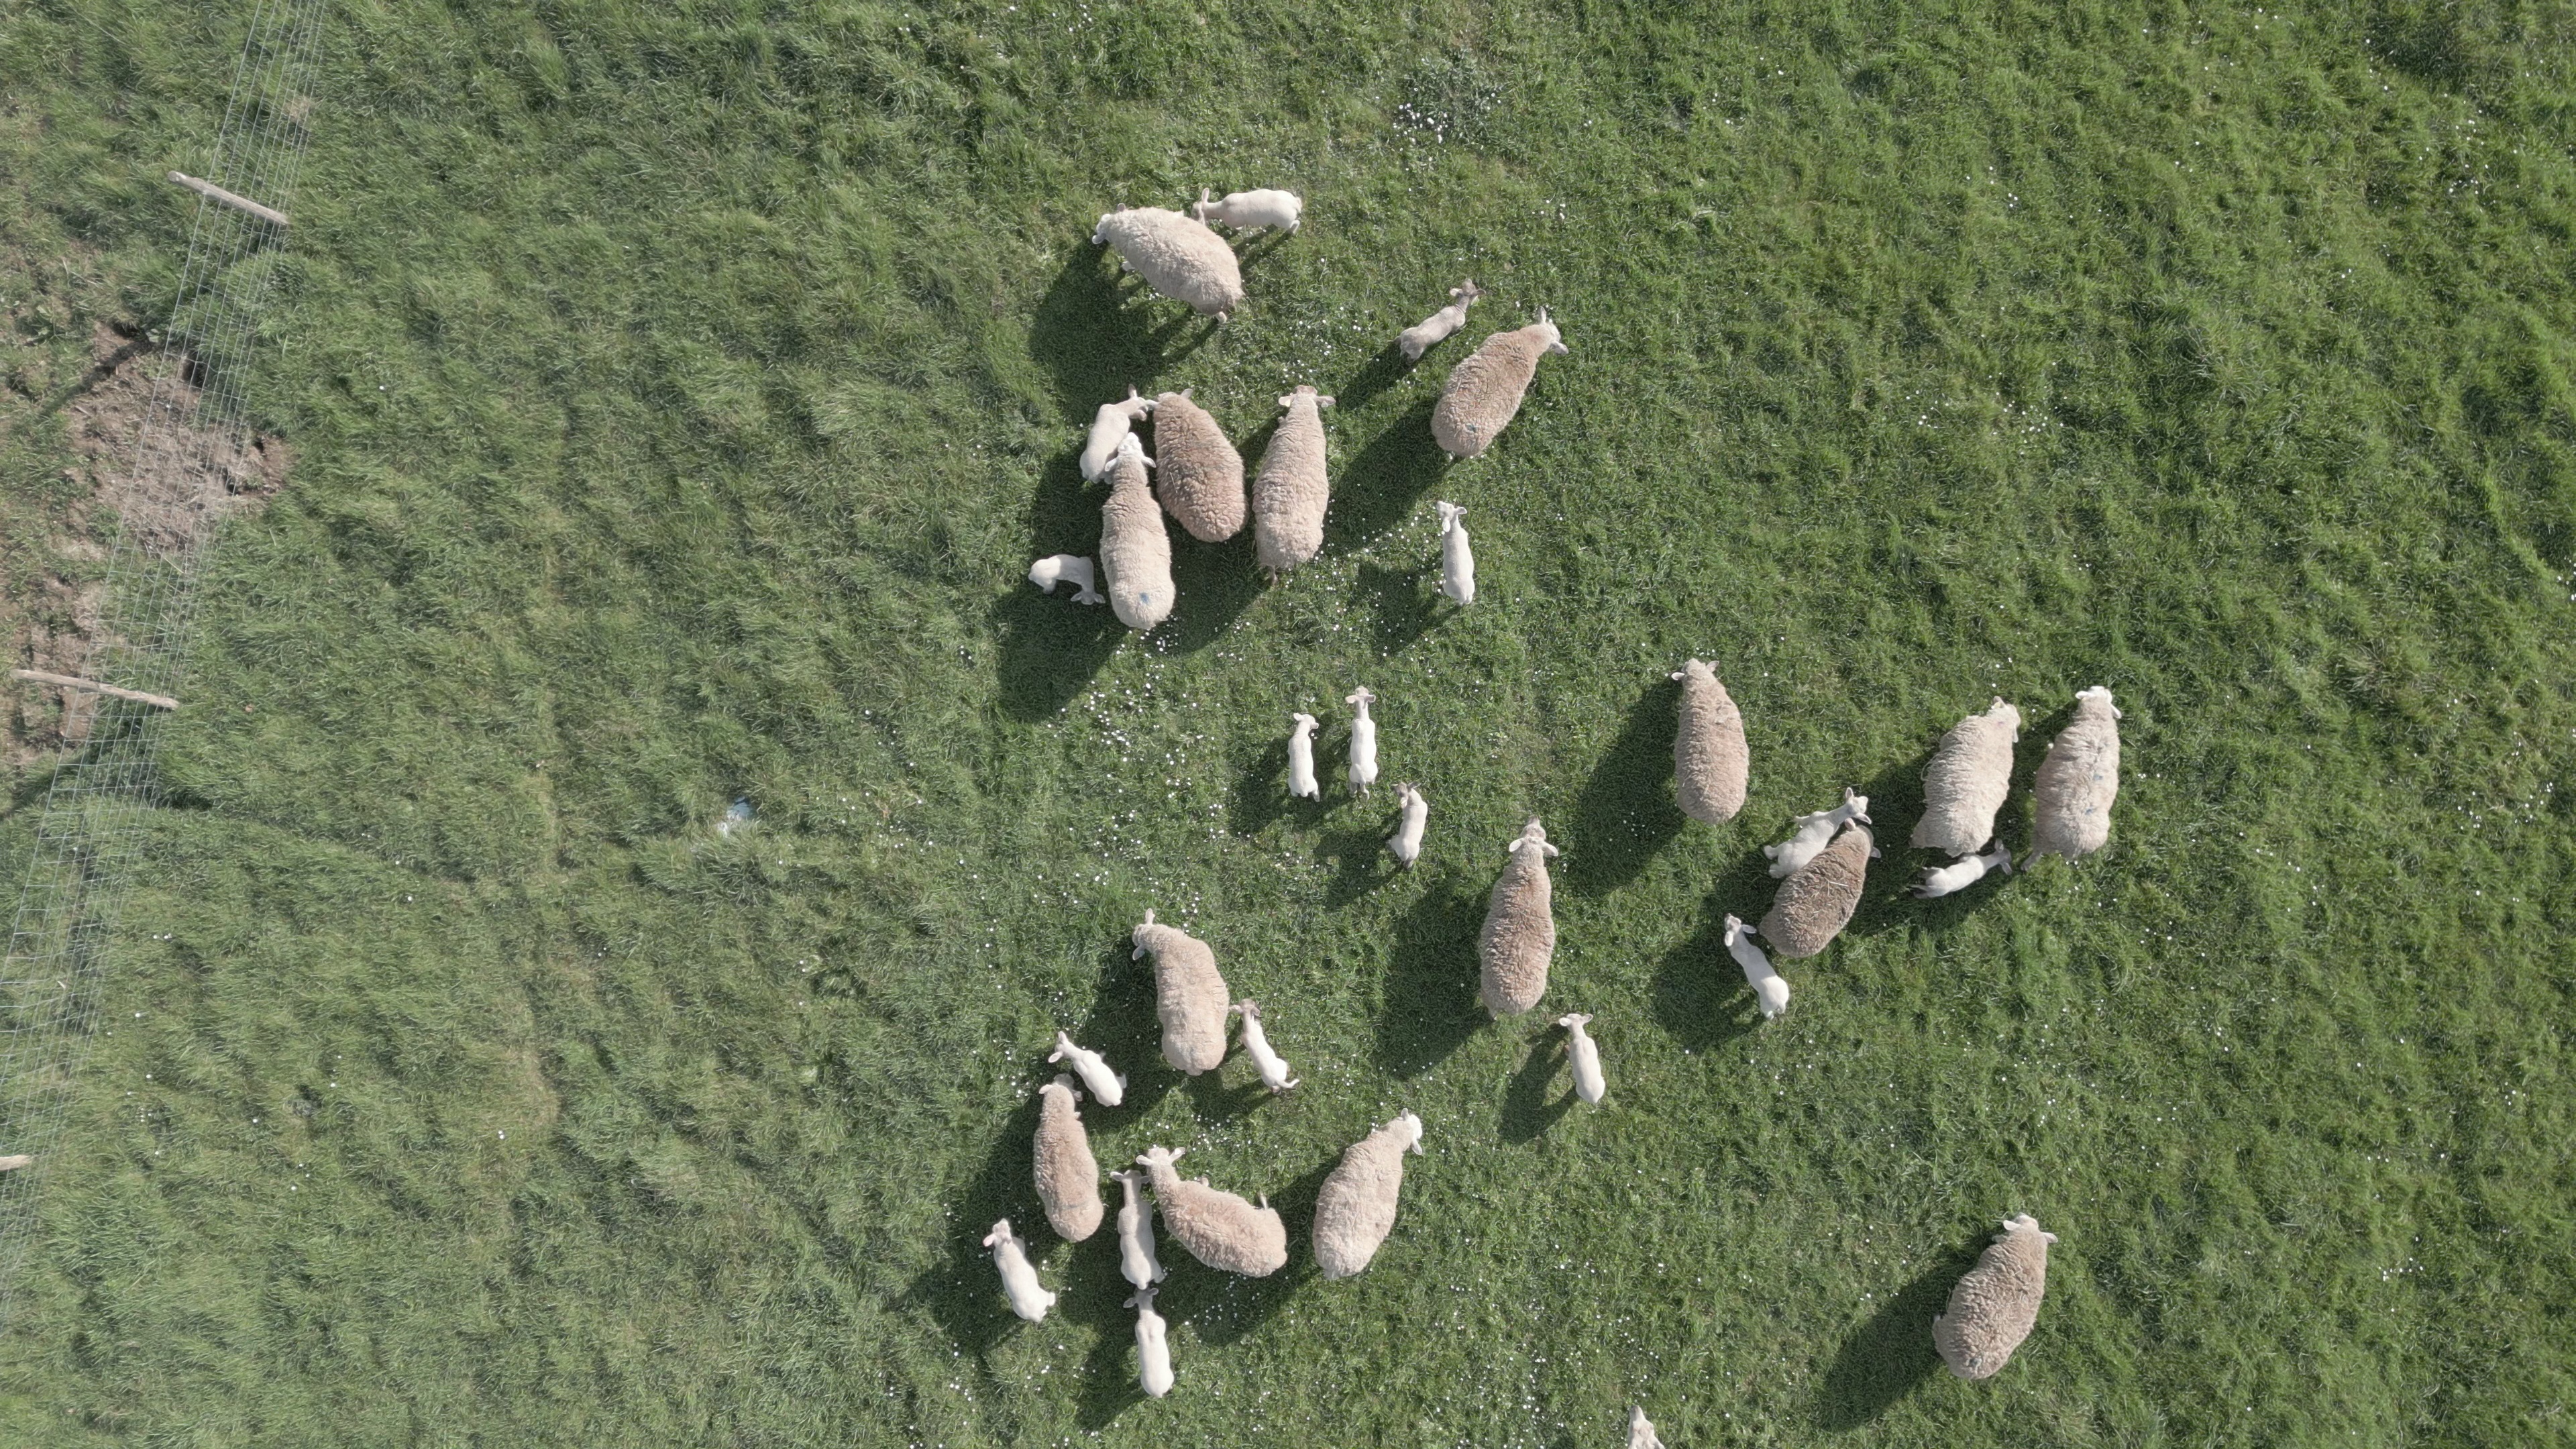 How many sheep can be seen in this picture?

33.